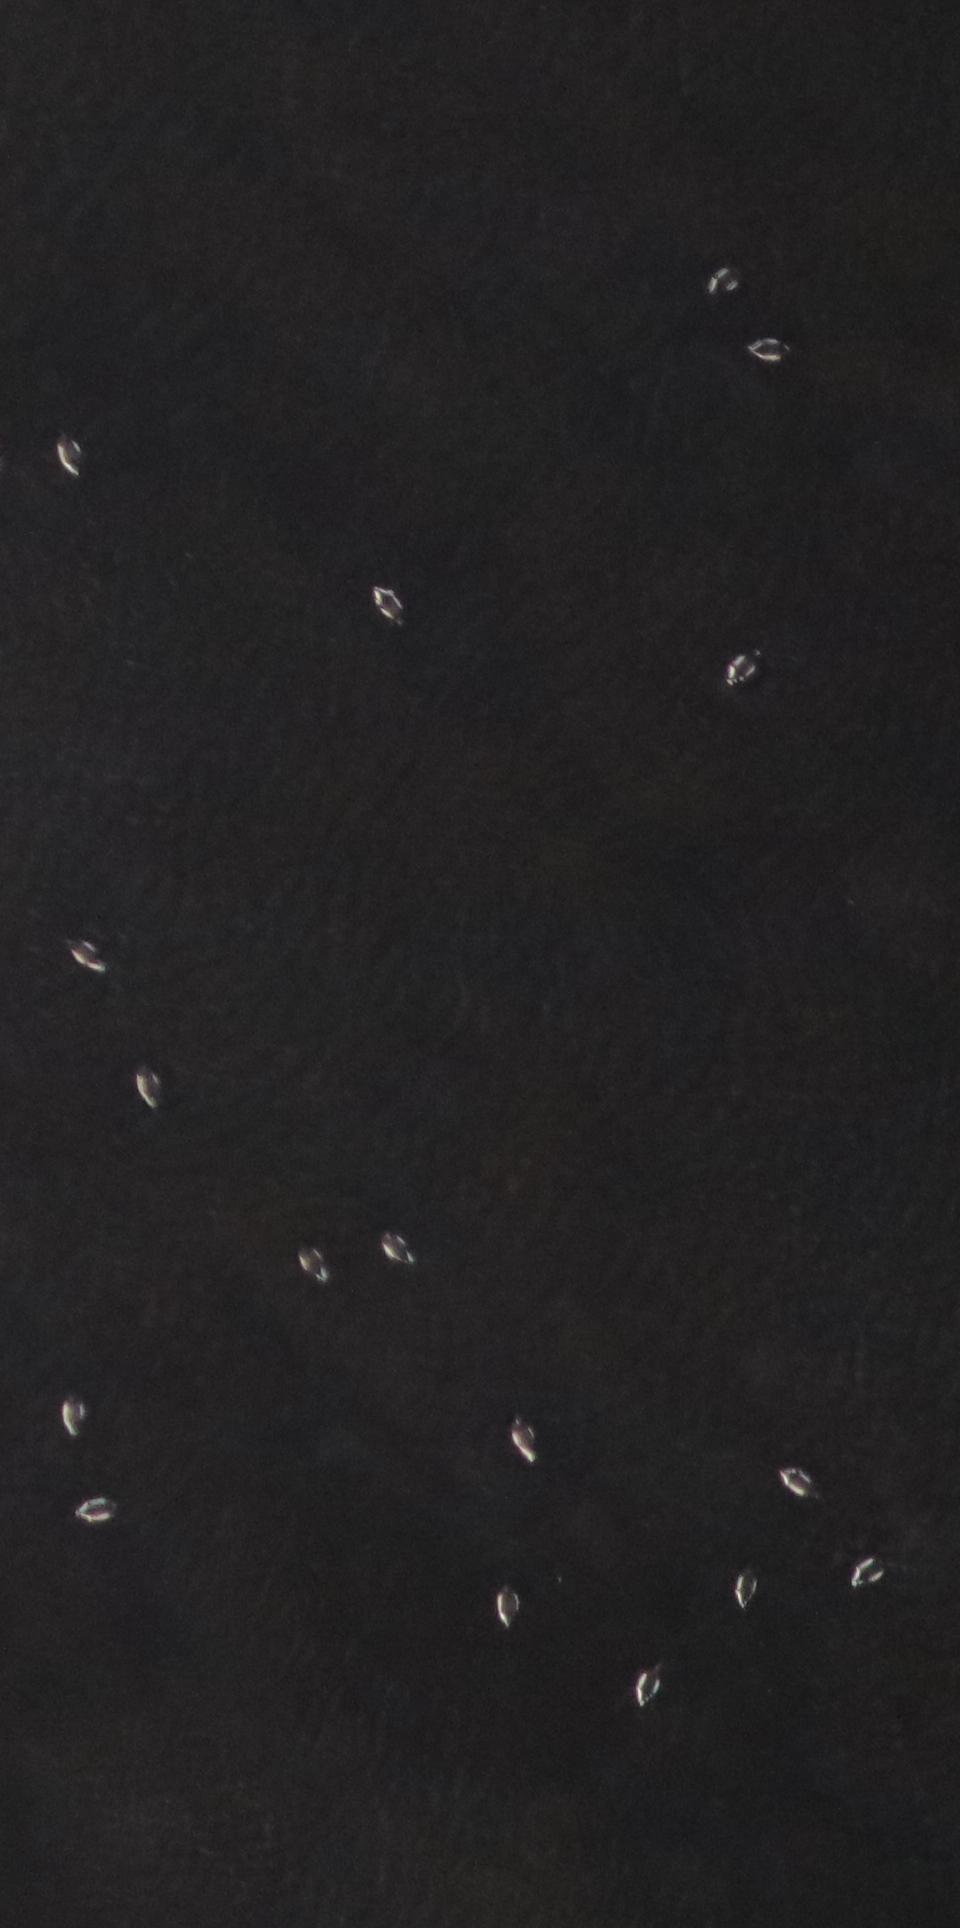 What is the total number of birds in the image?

17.